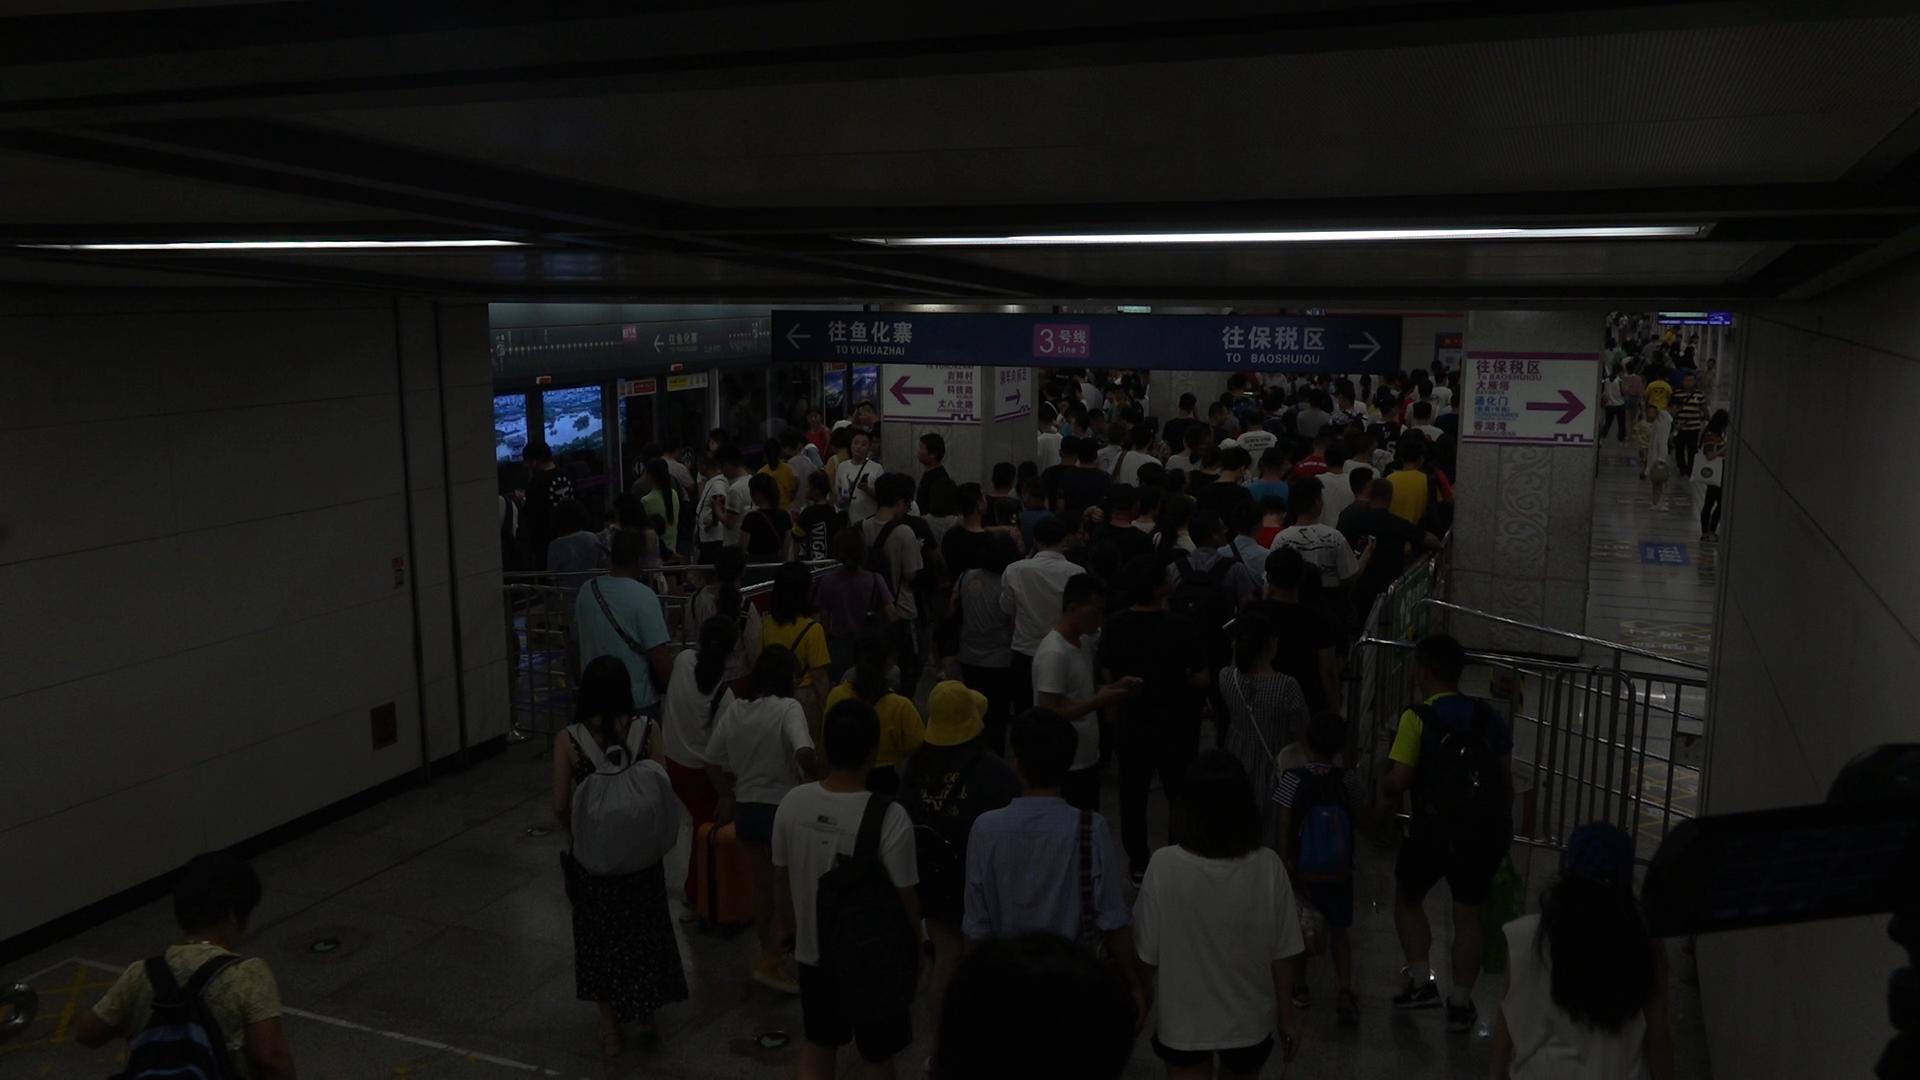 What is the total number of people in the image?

177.